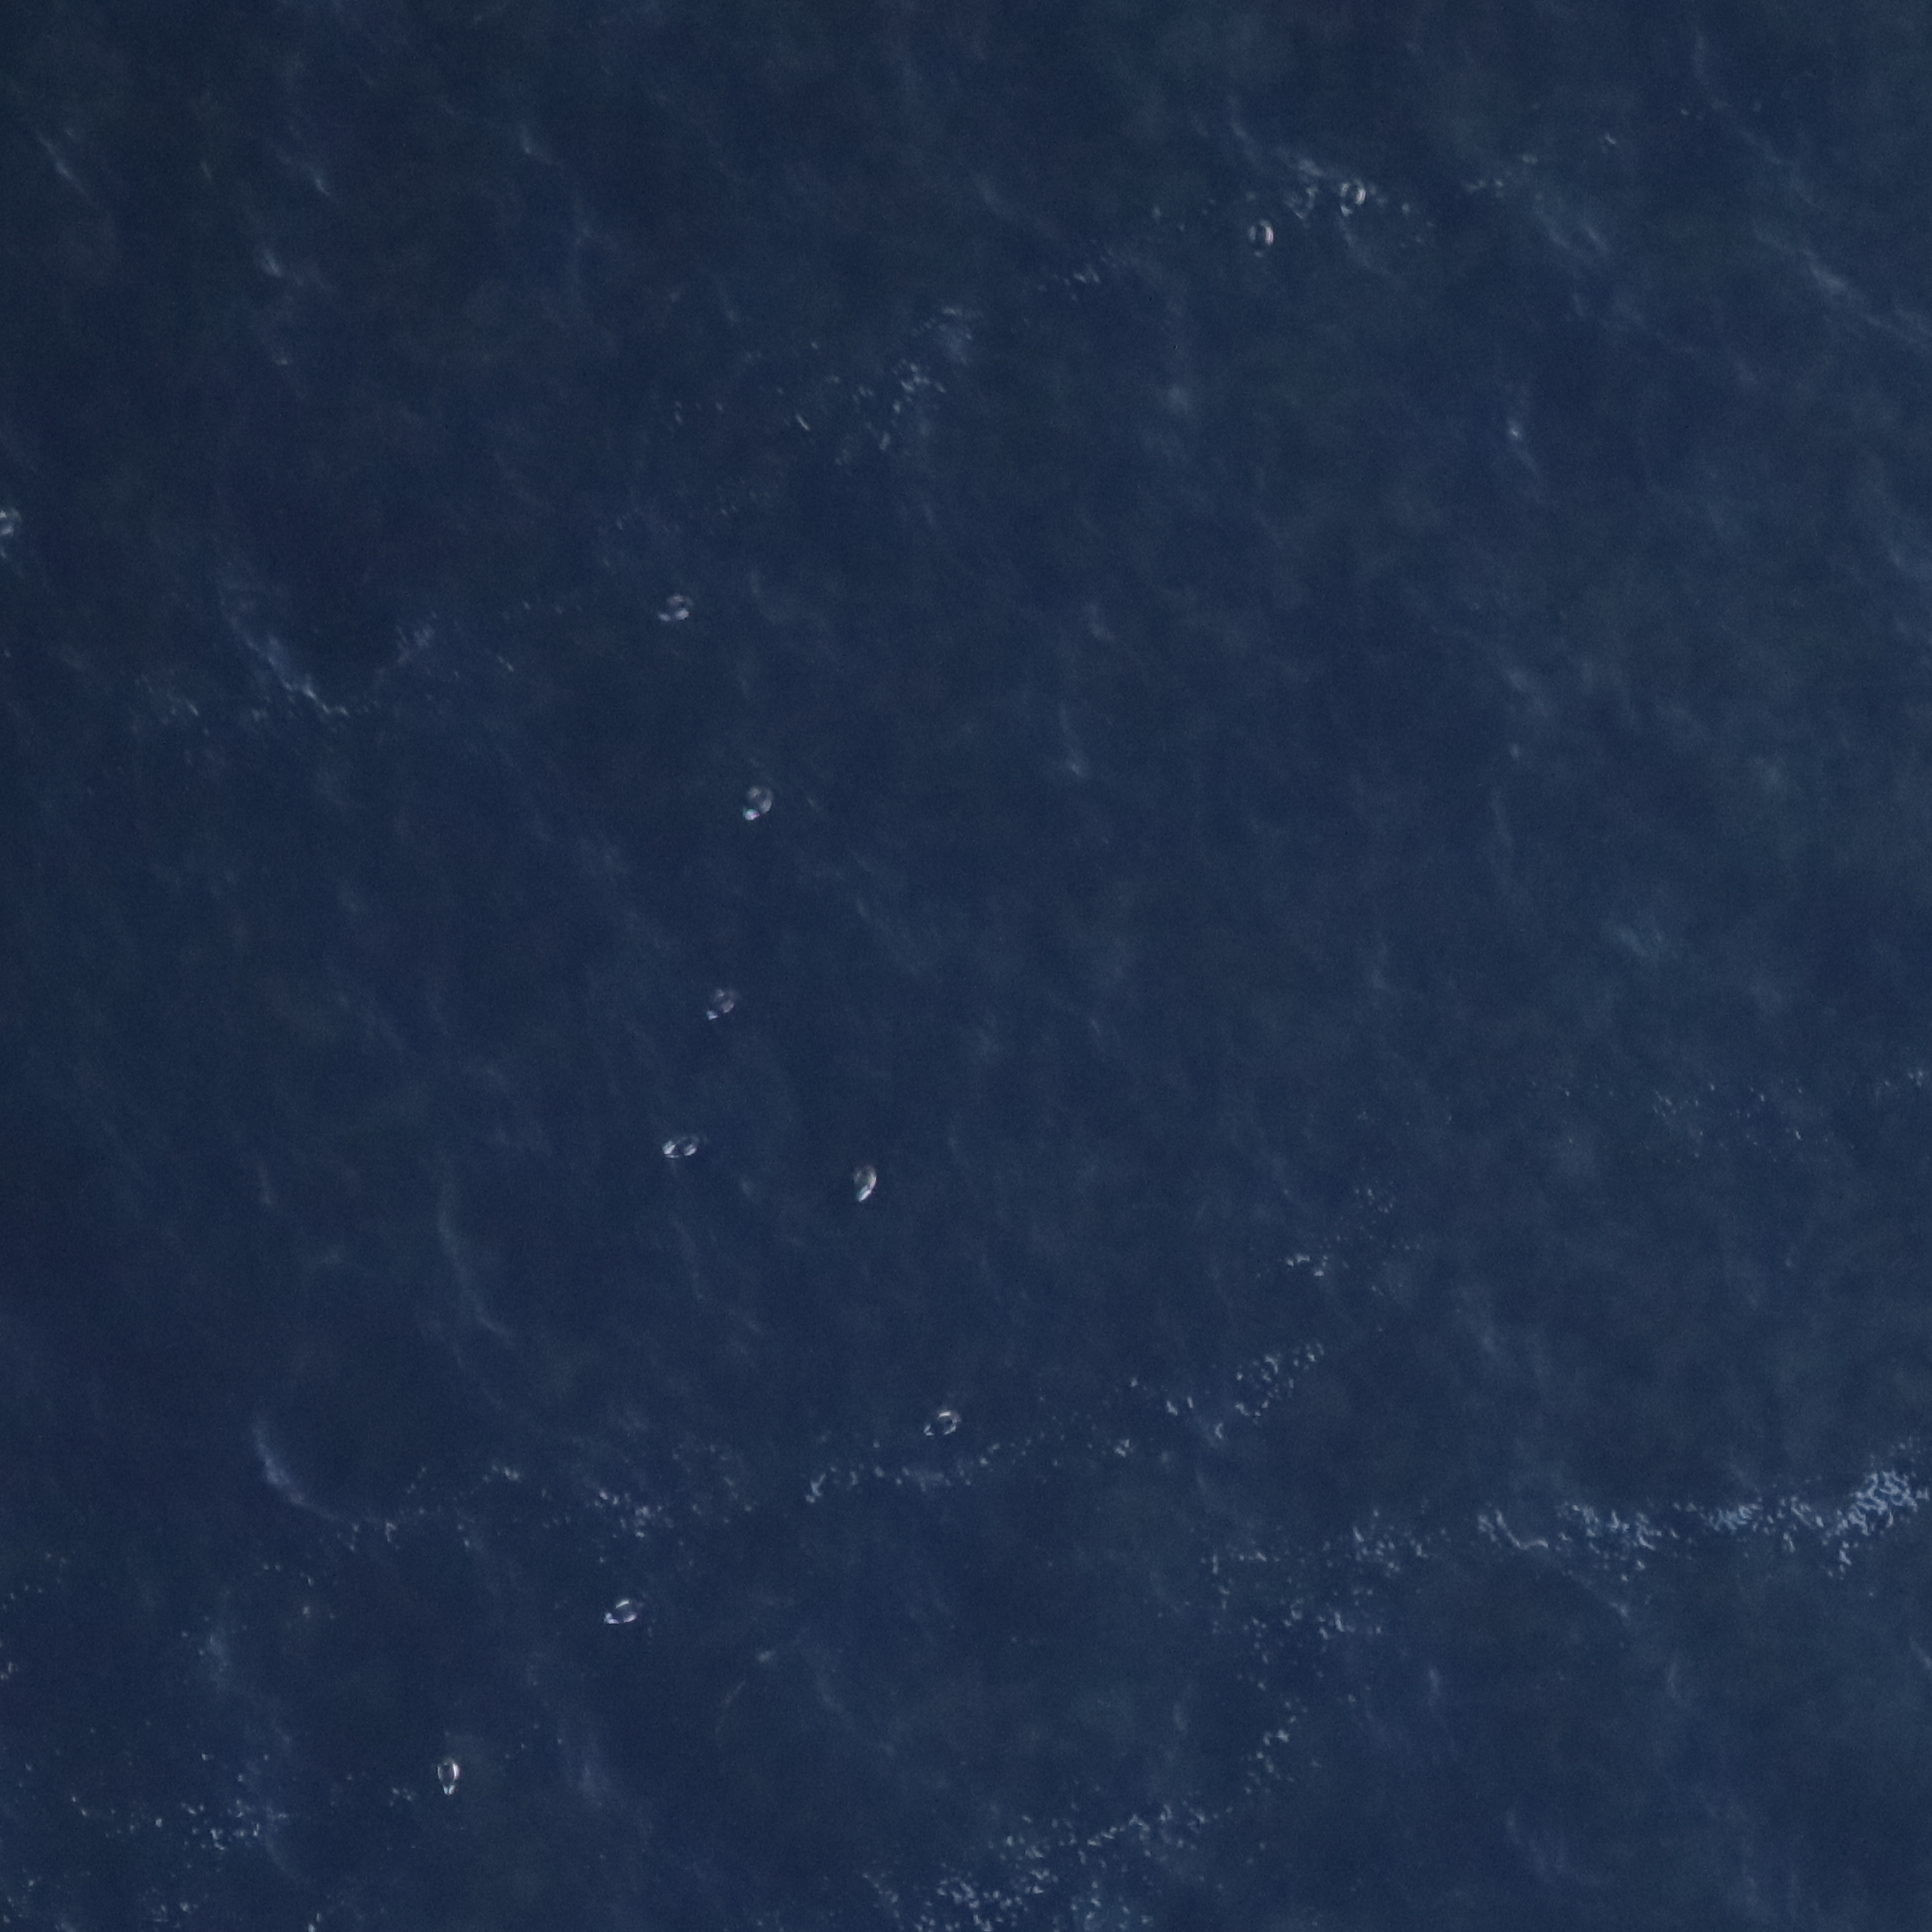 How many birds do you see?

10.